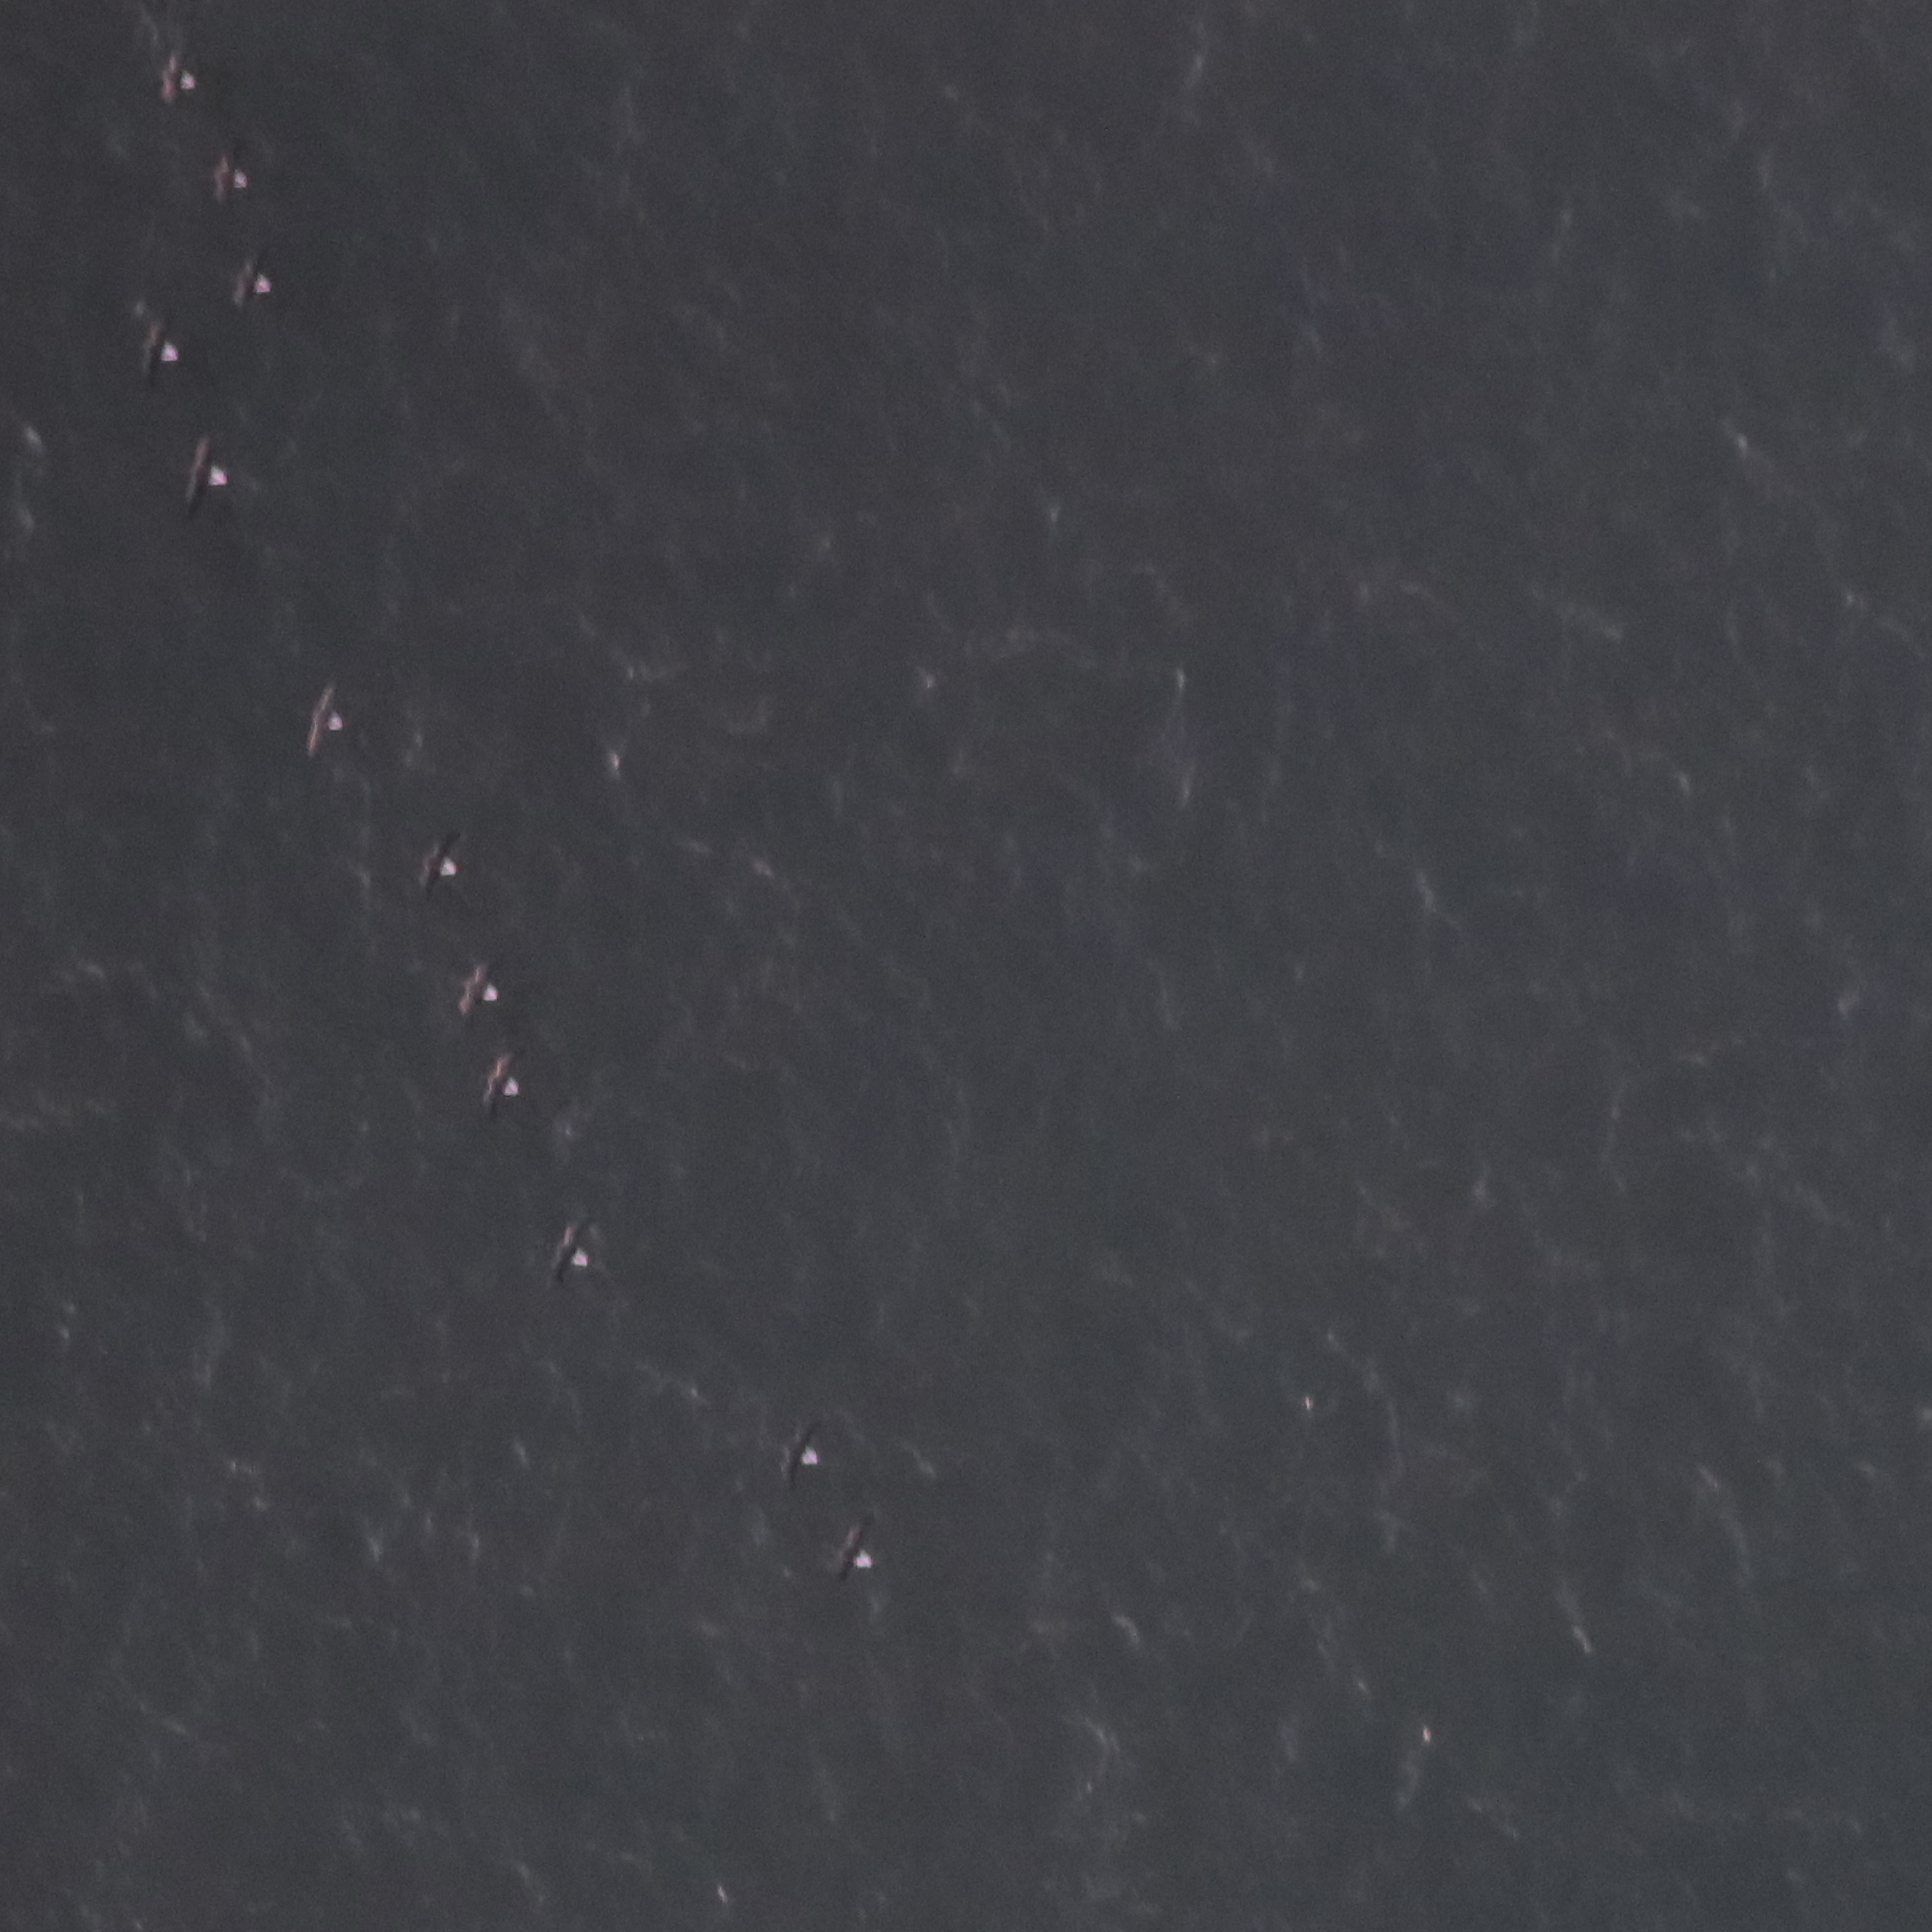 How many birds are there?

12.